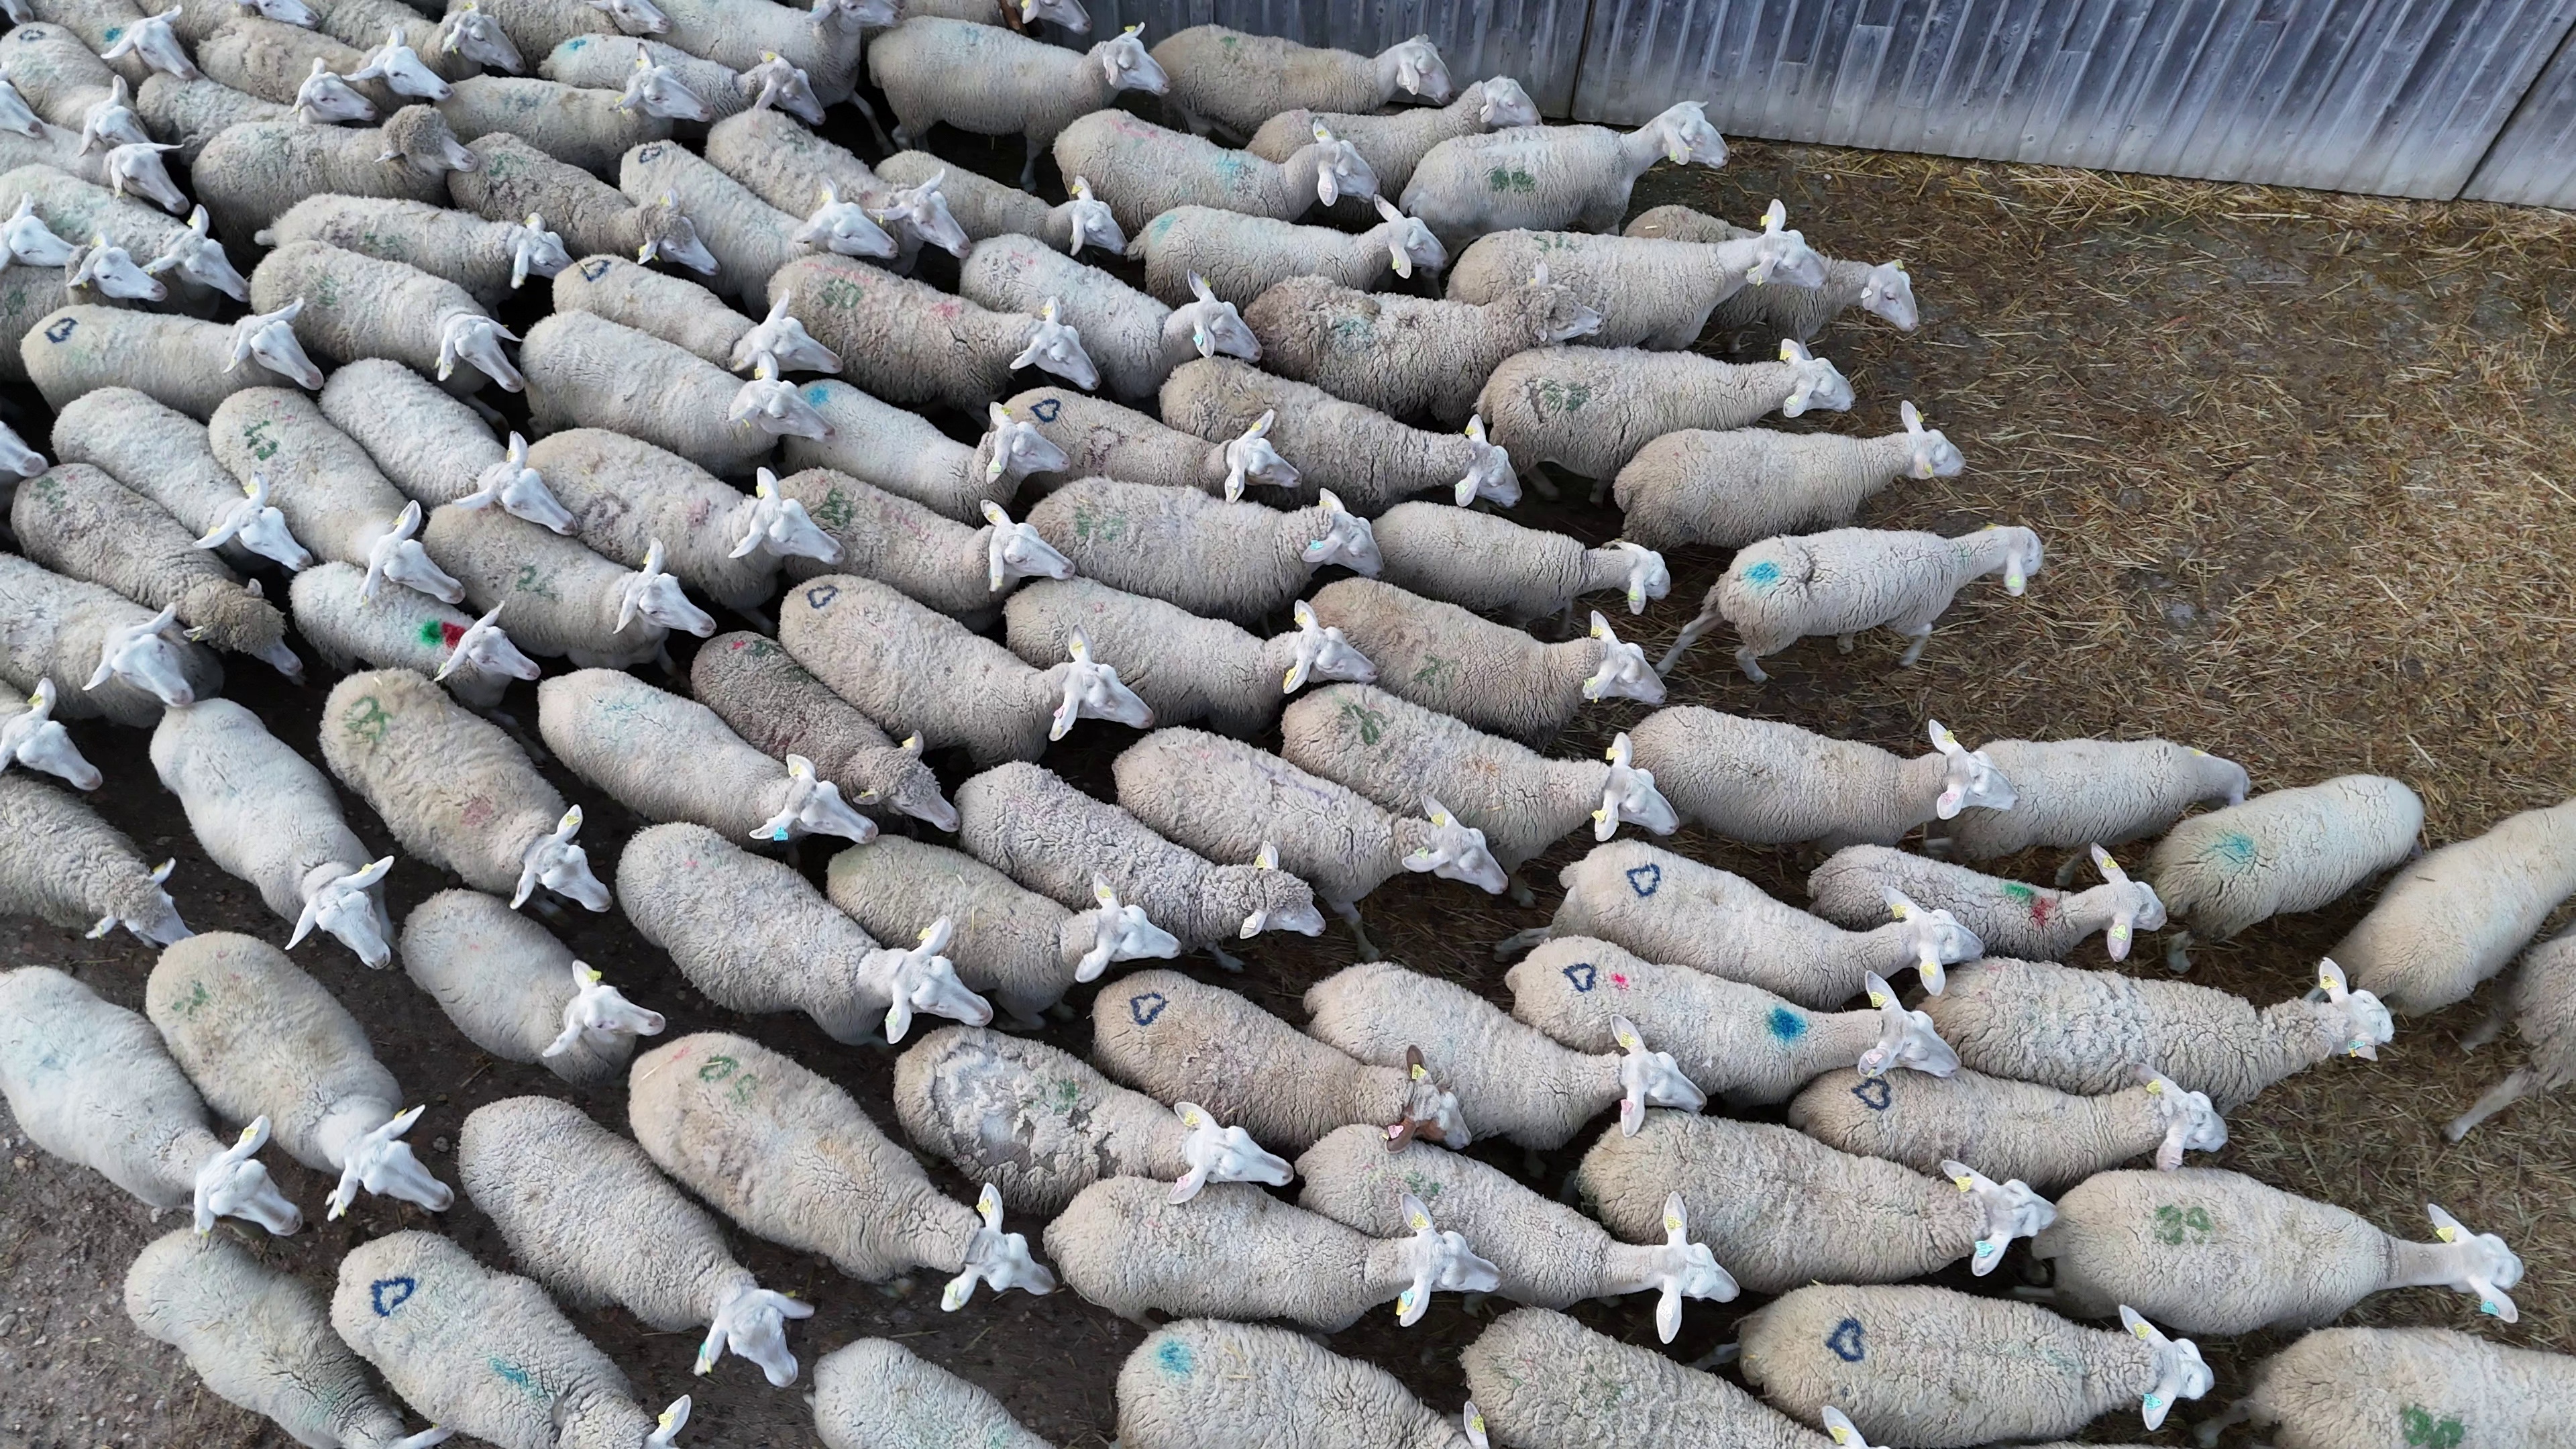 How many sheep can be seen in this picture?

96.